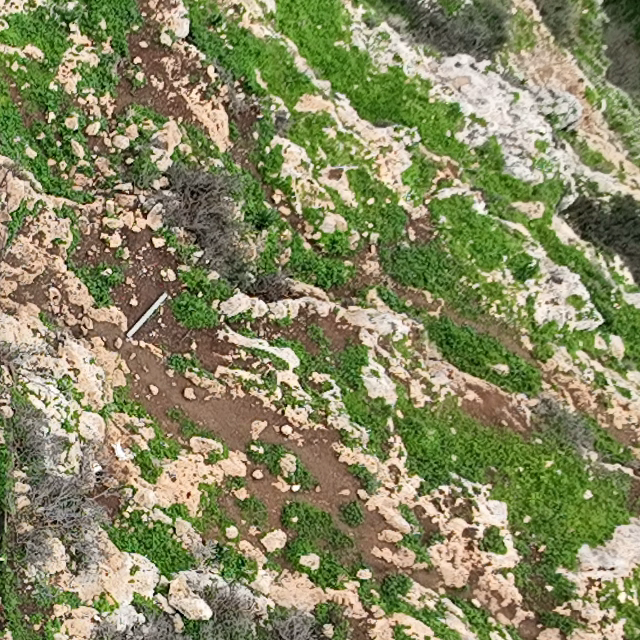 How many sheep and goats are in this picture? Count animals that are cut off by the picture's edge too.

1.